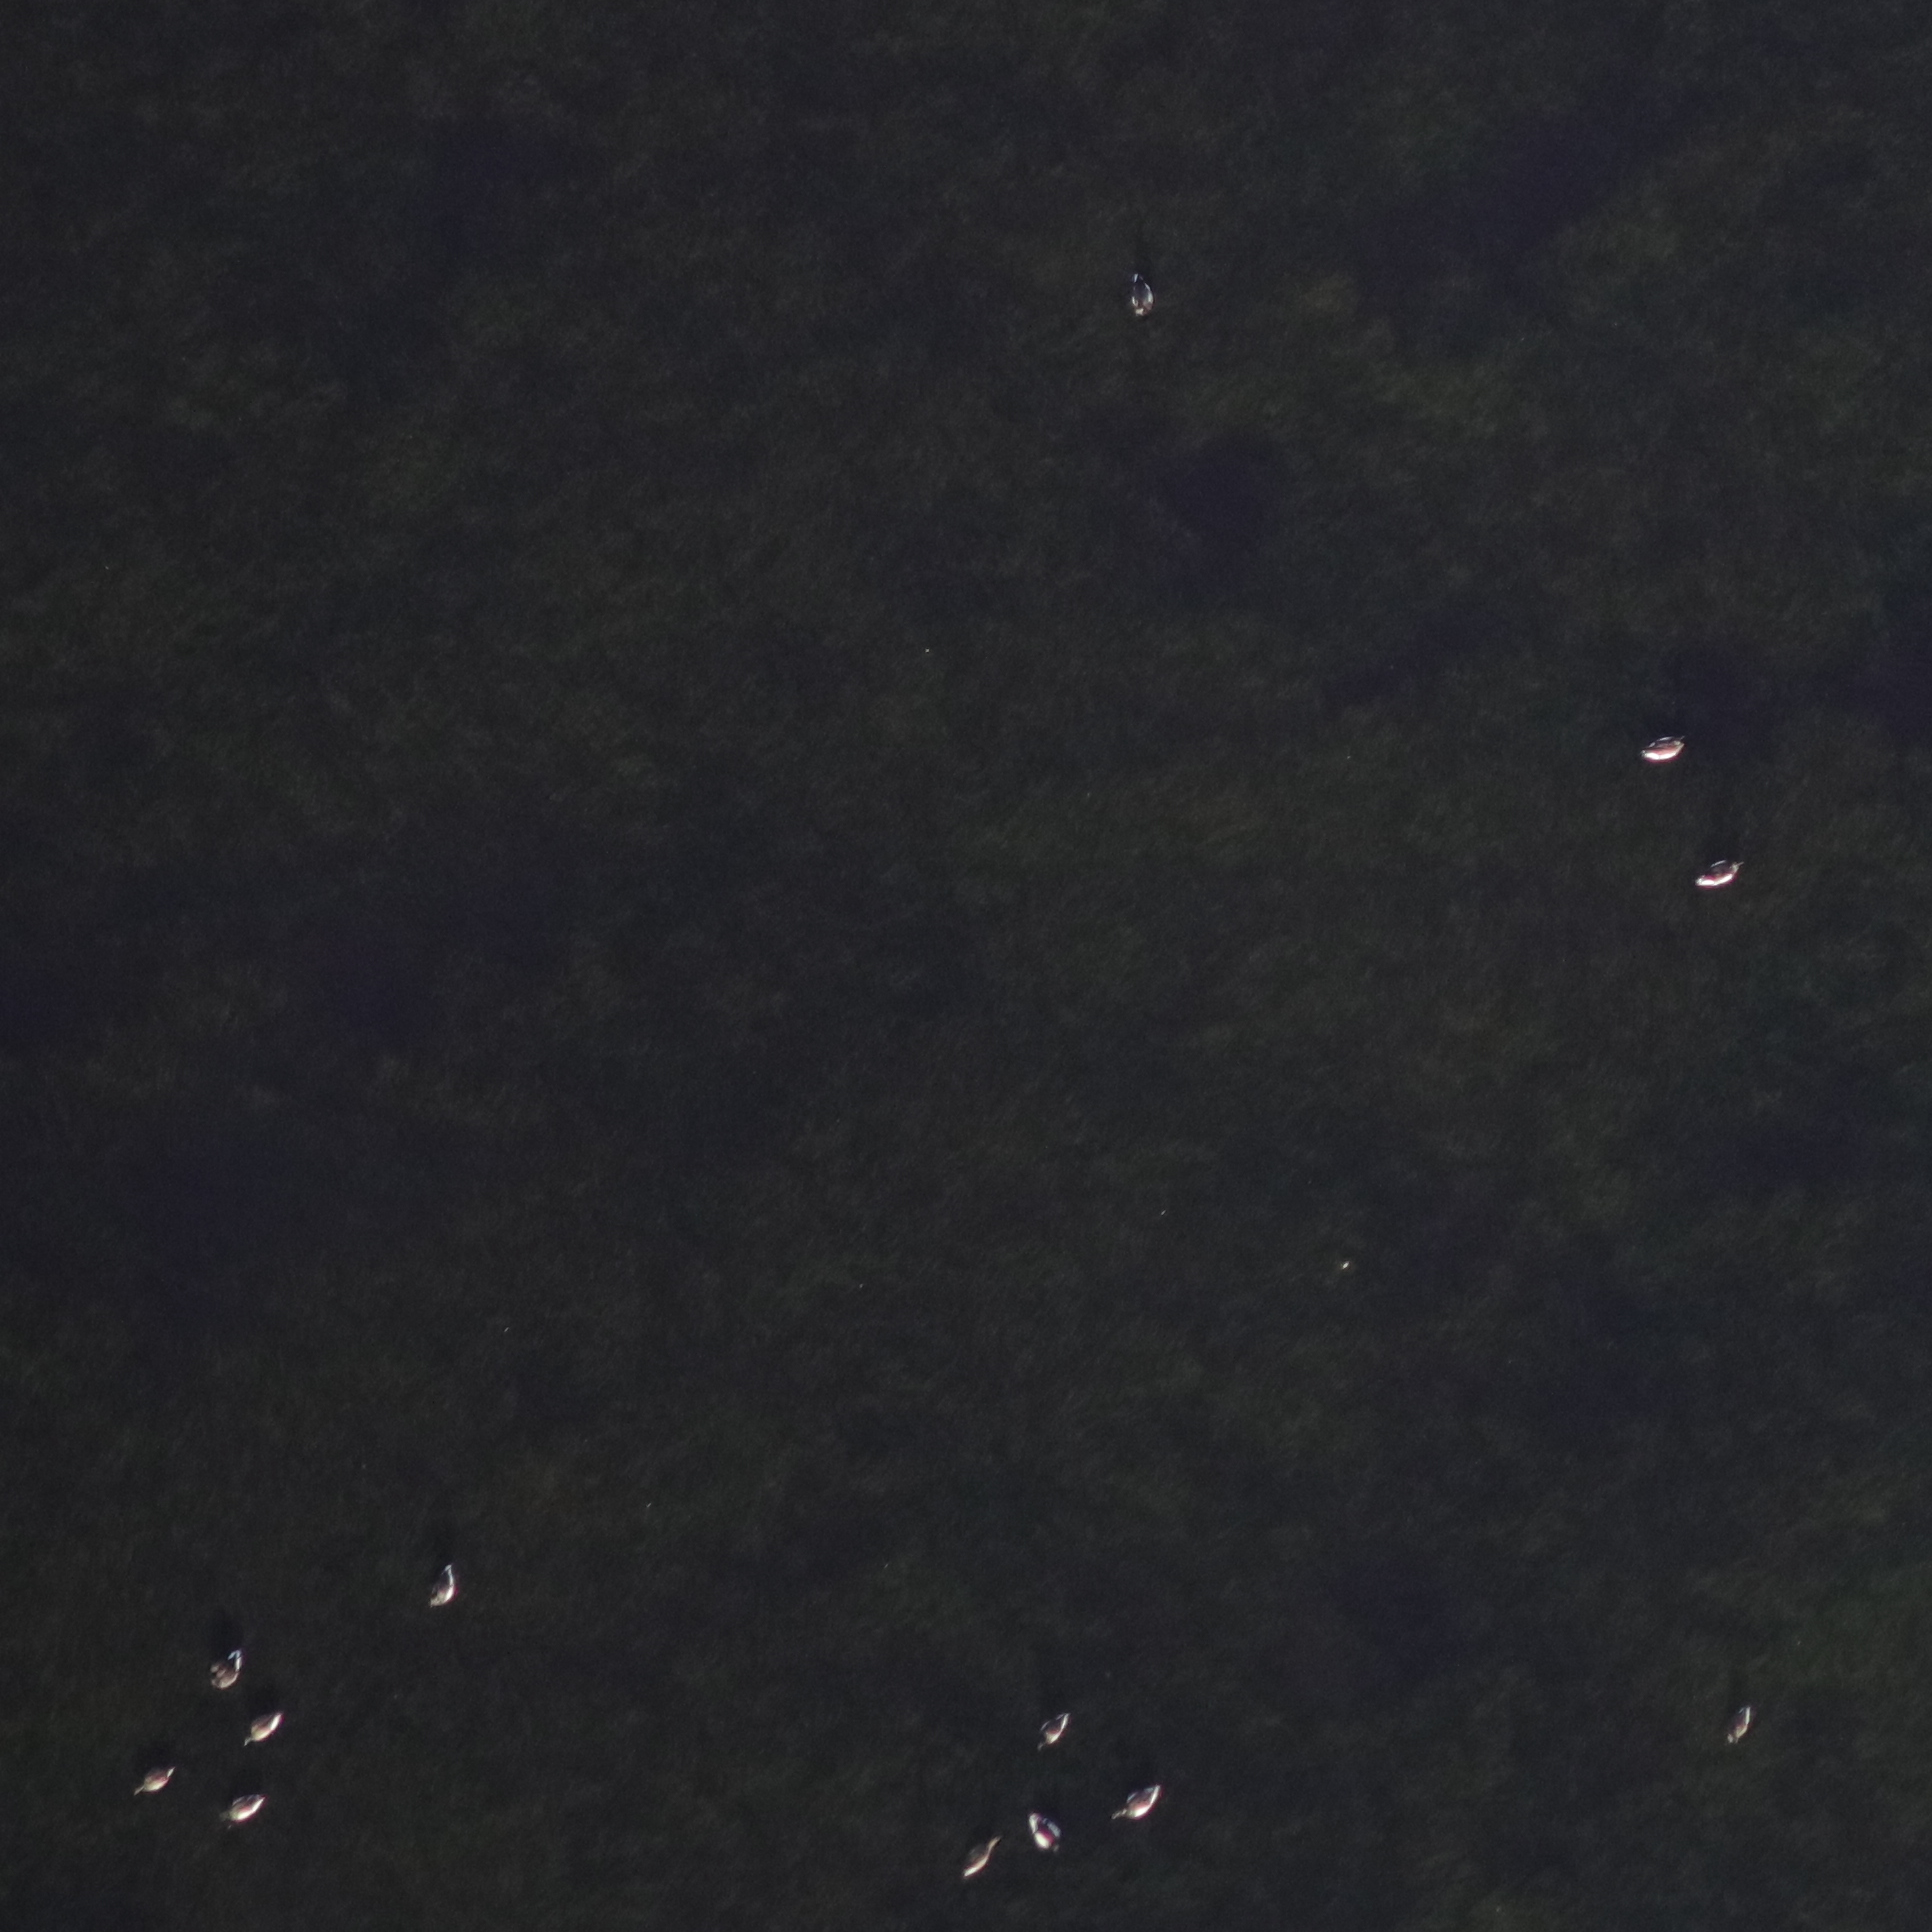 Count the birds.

13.